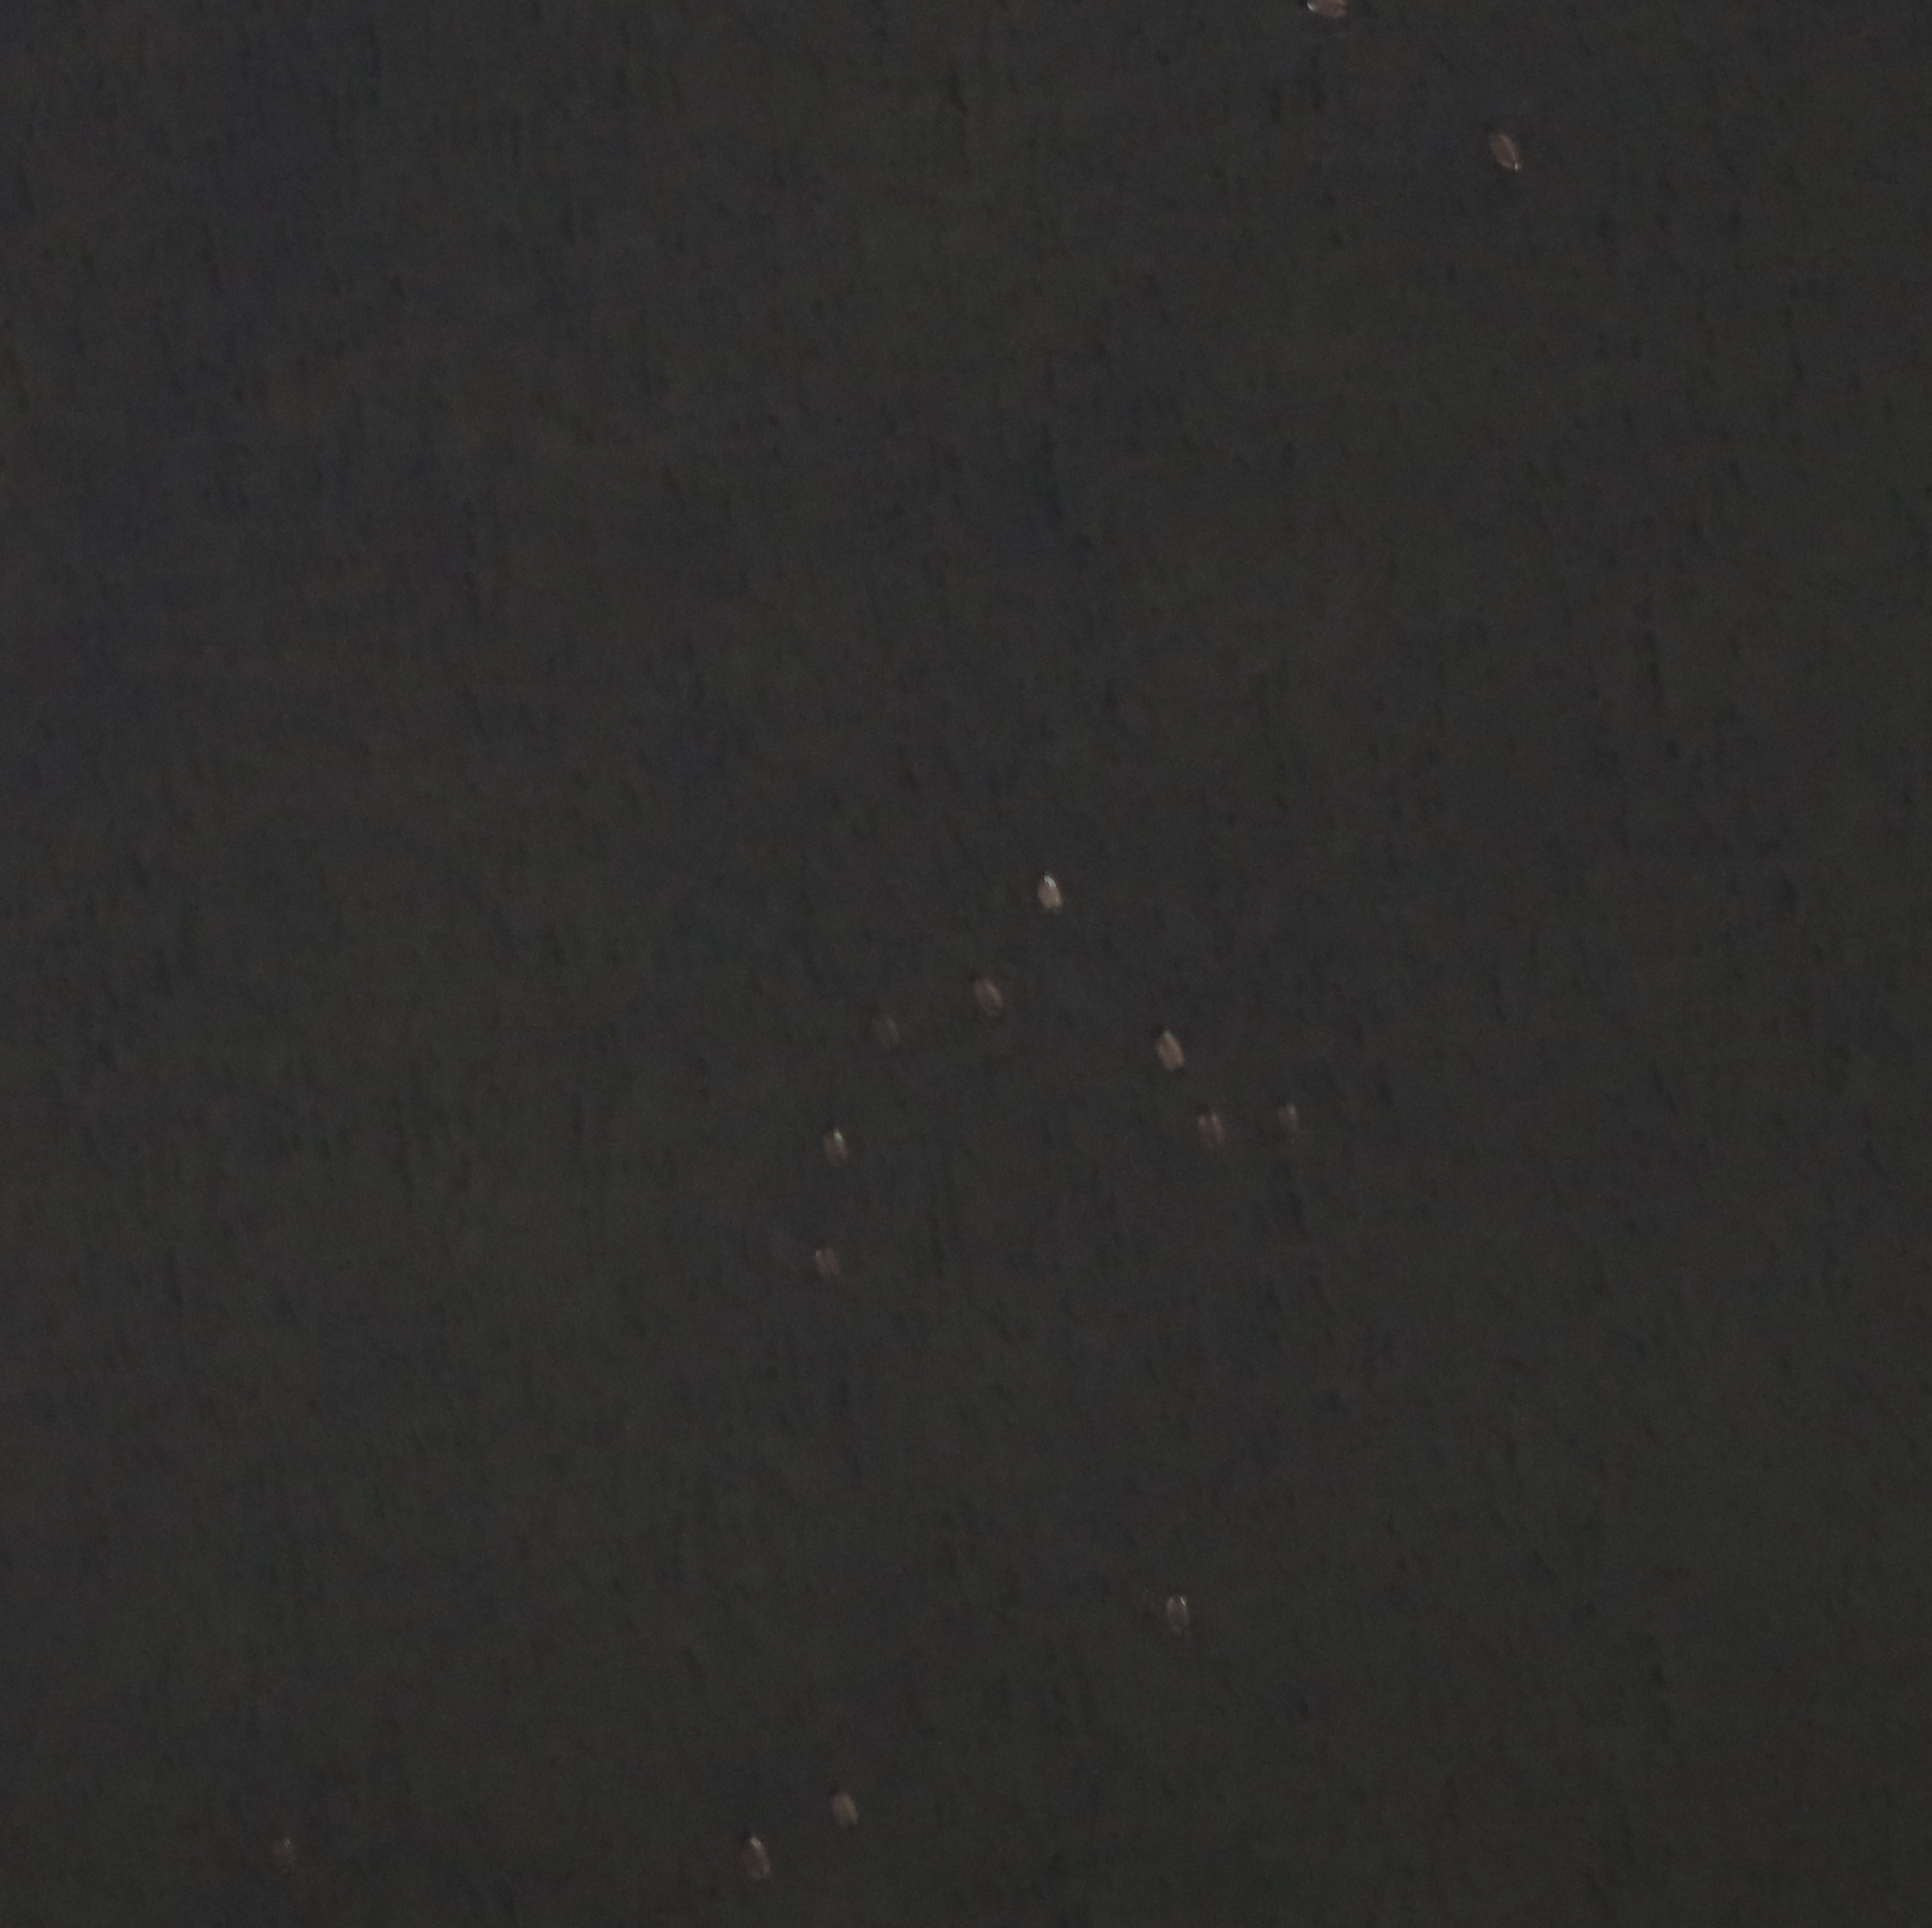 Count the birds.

13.